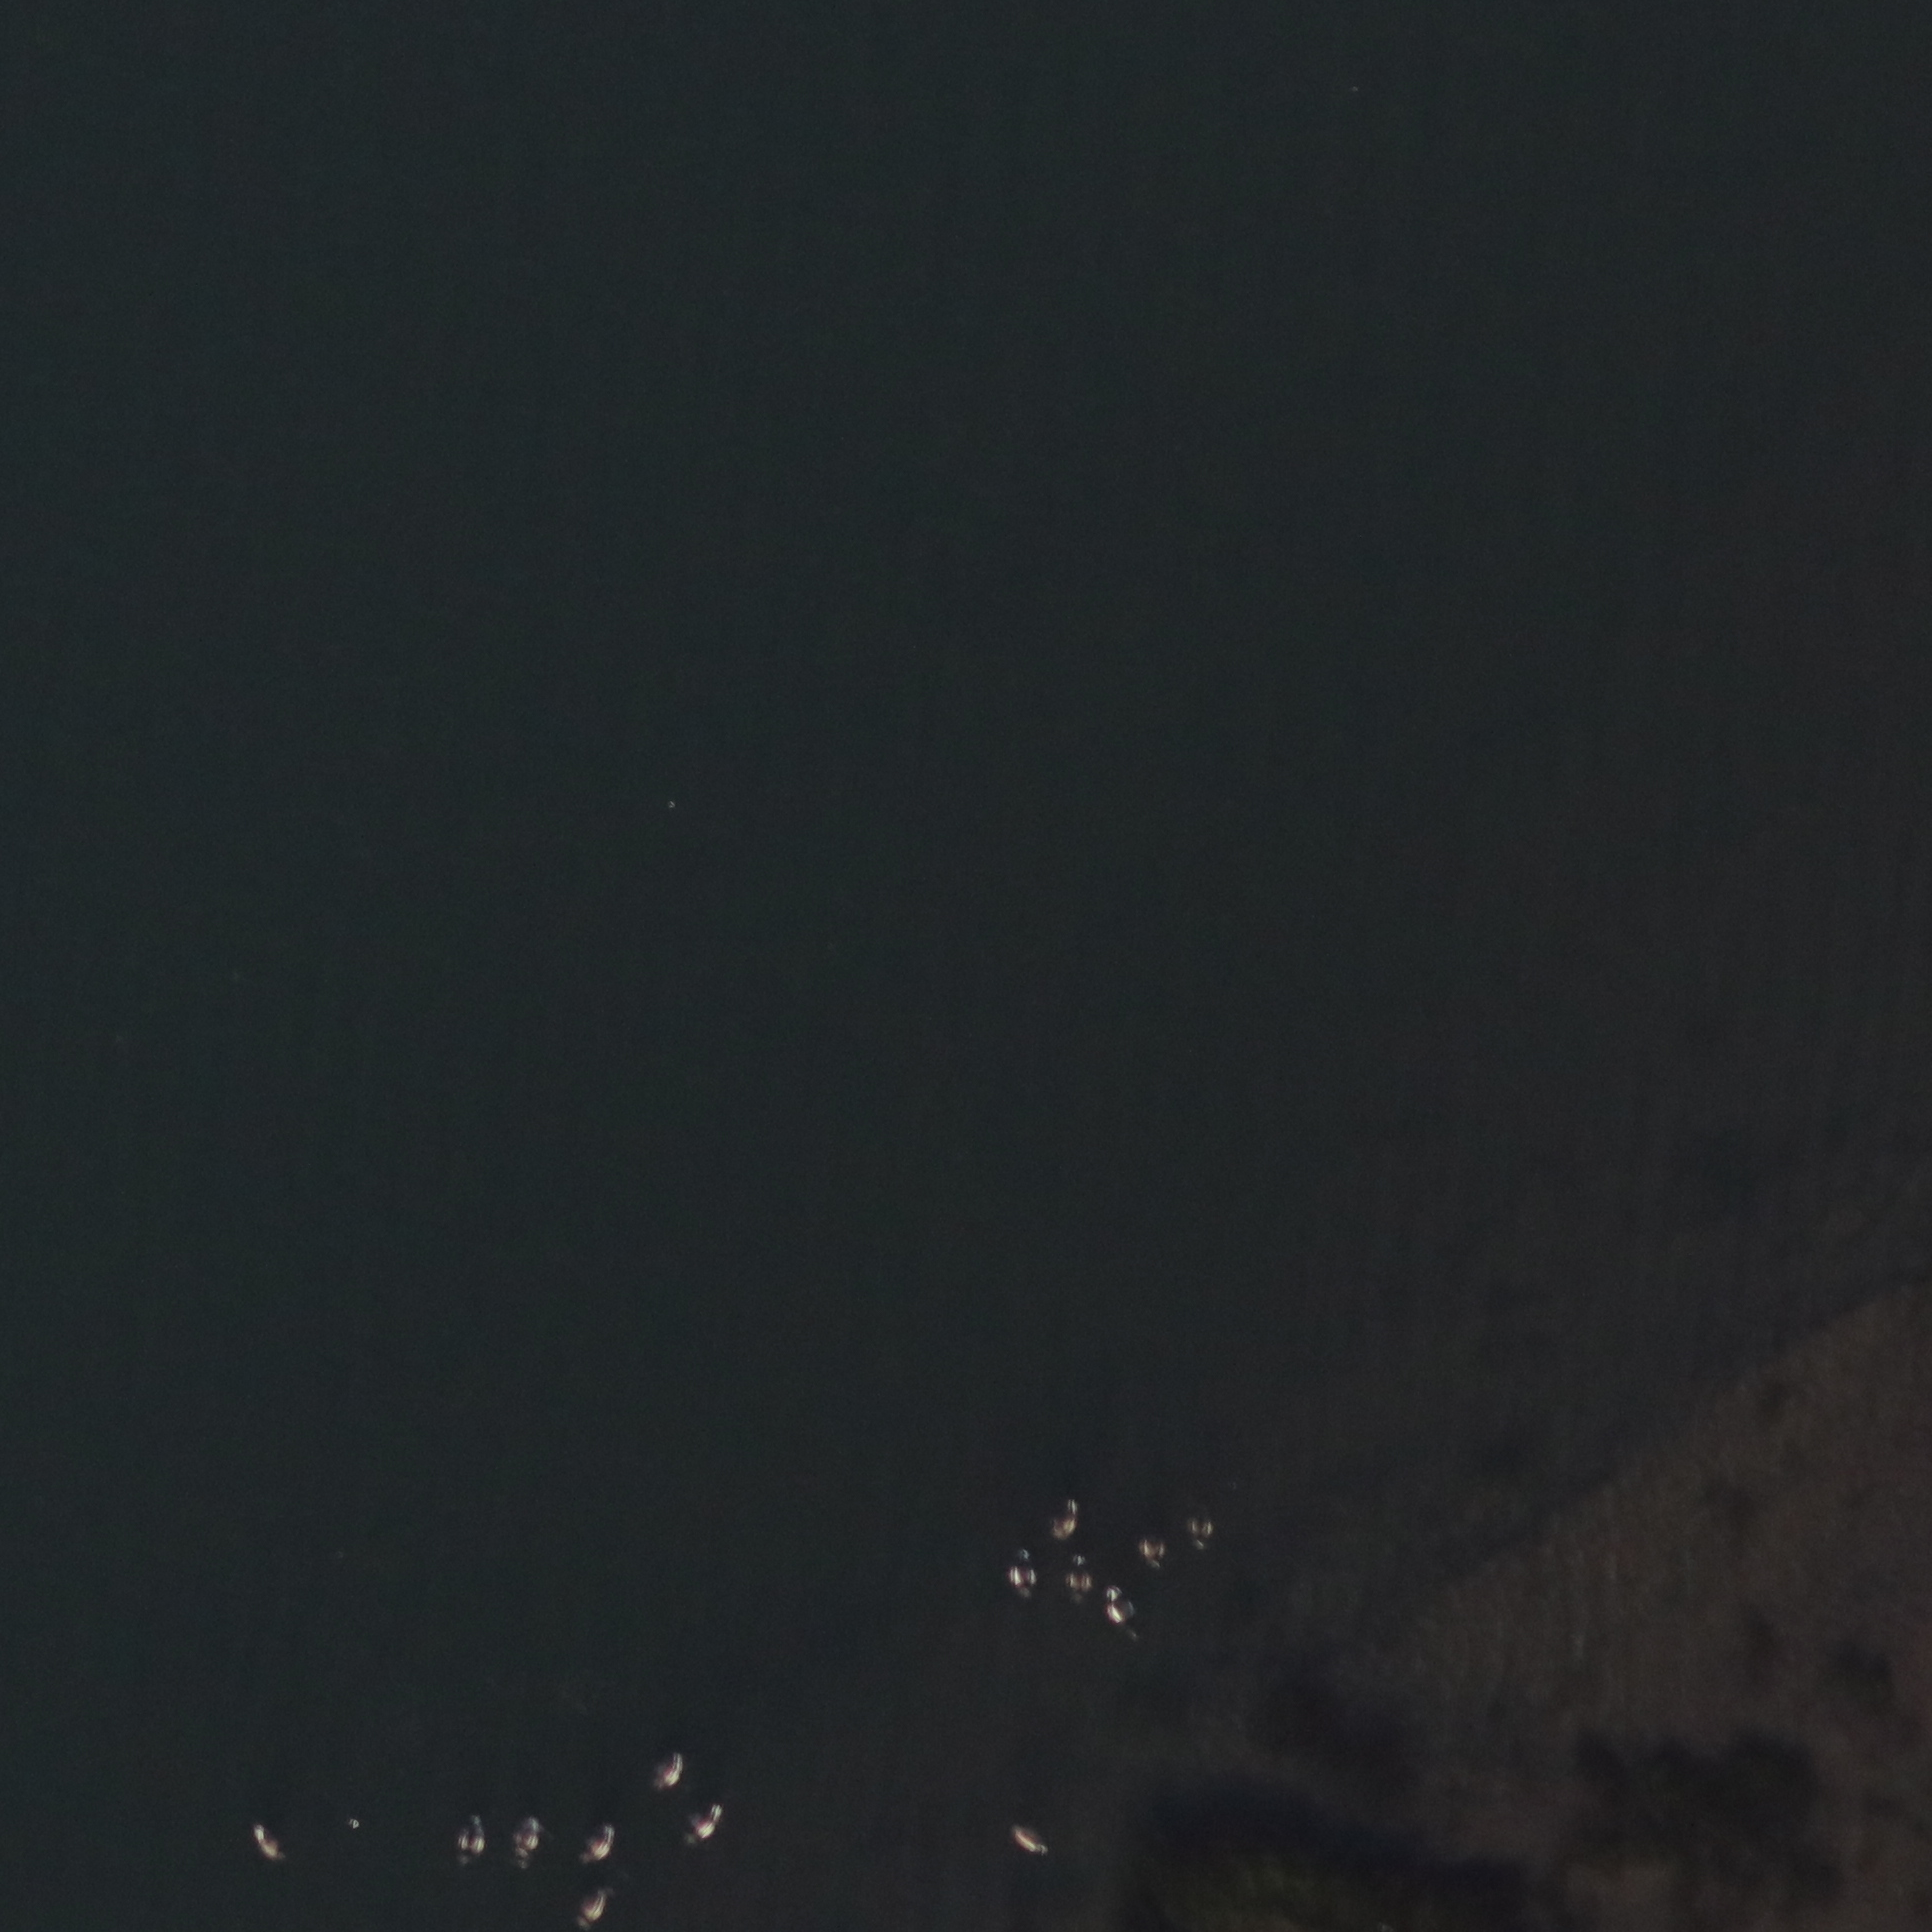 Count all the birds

14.